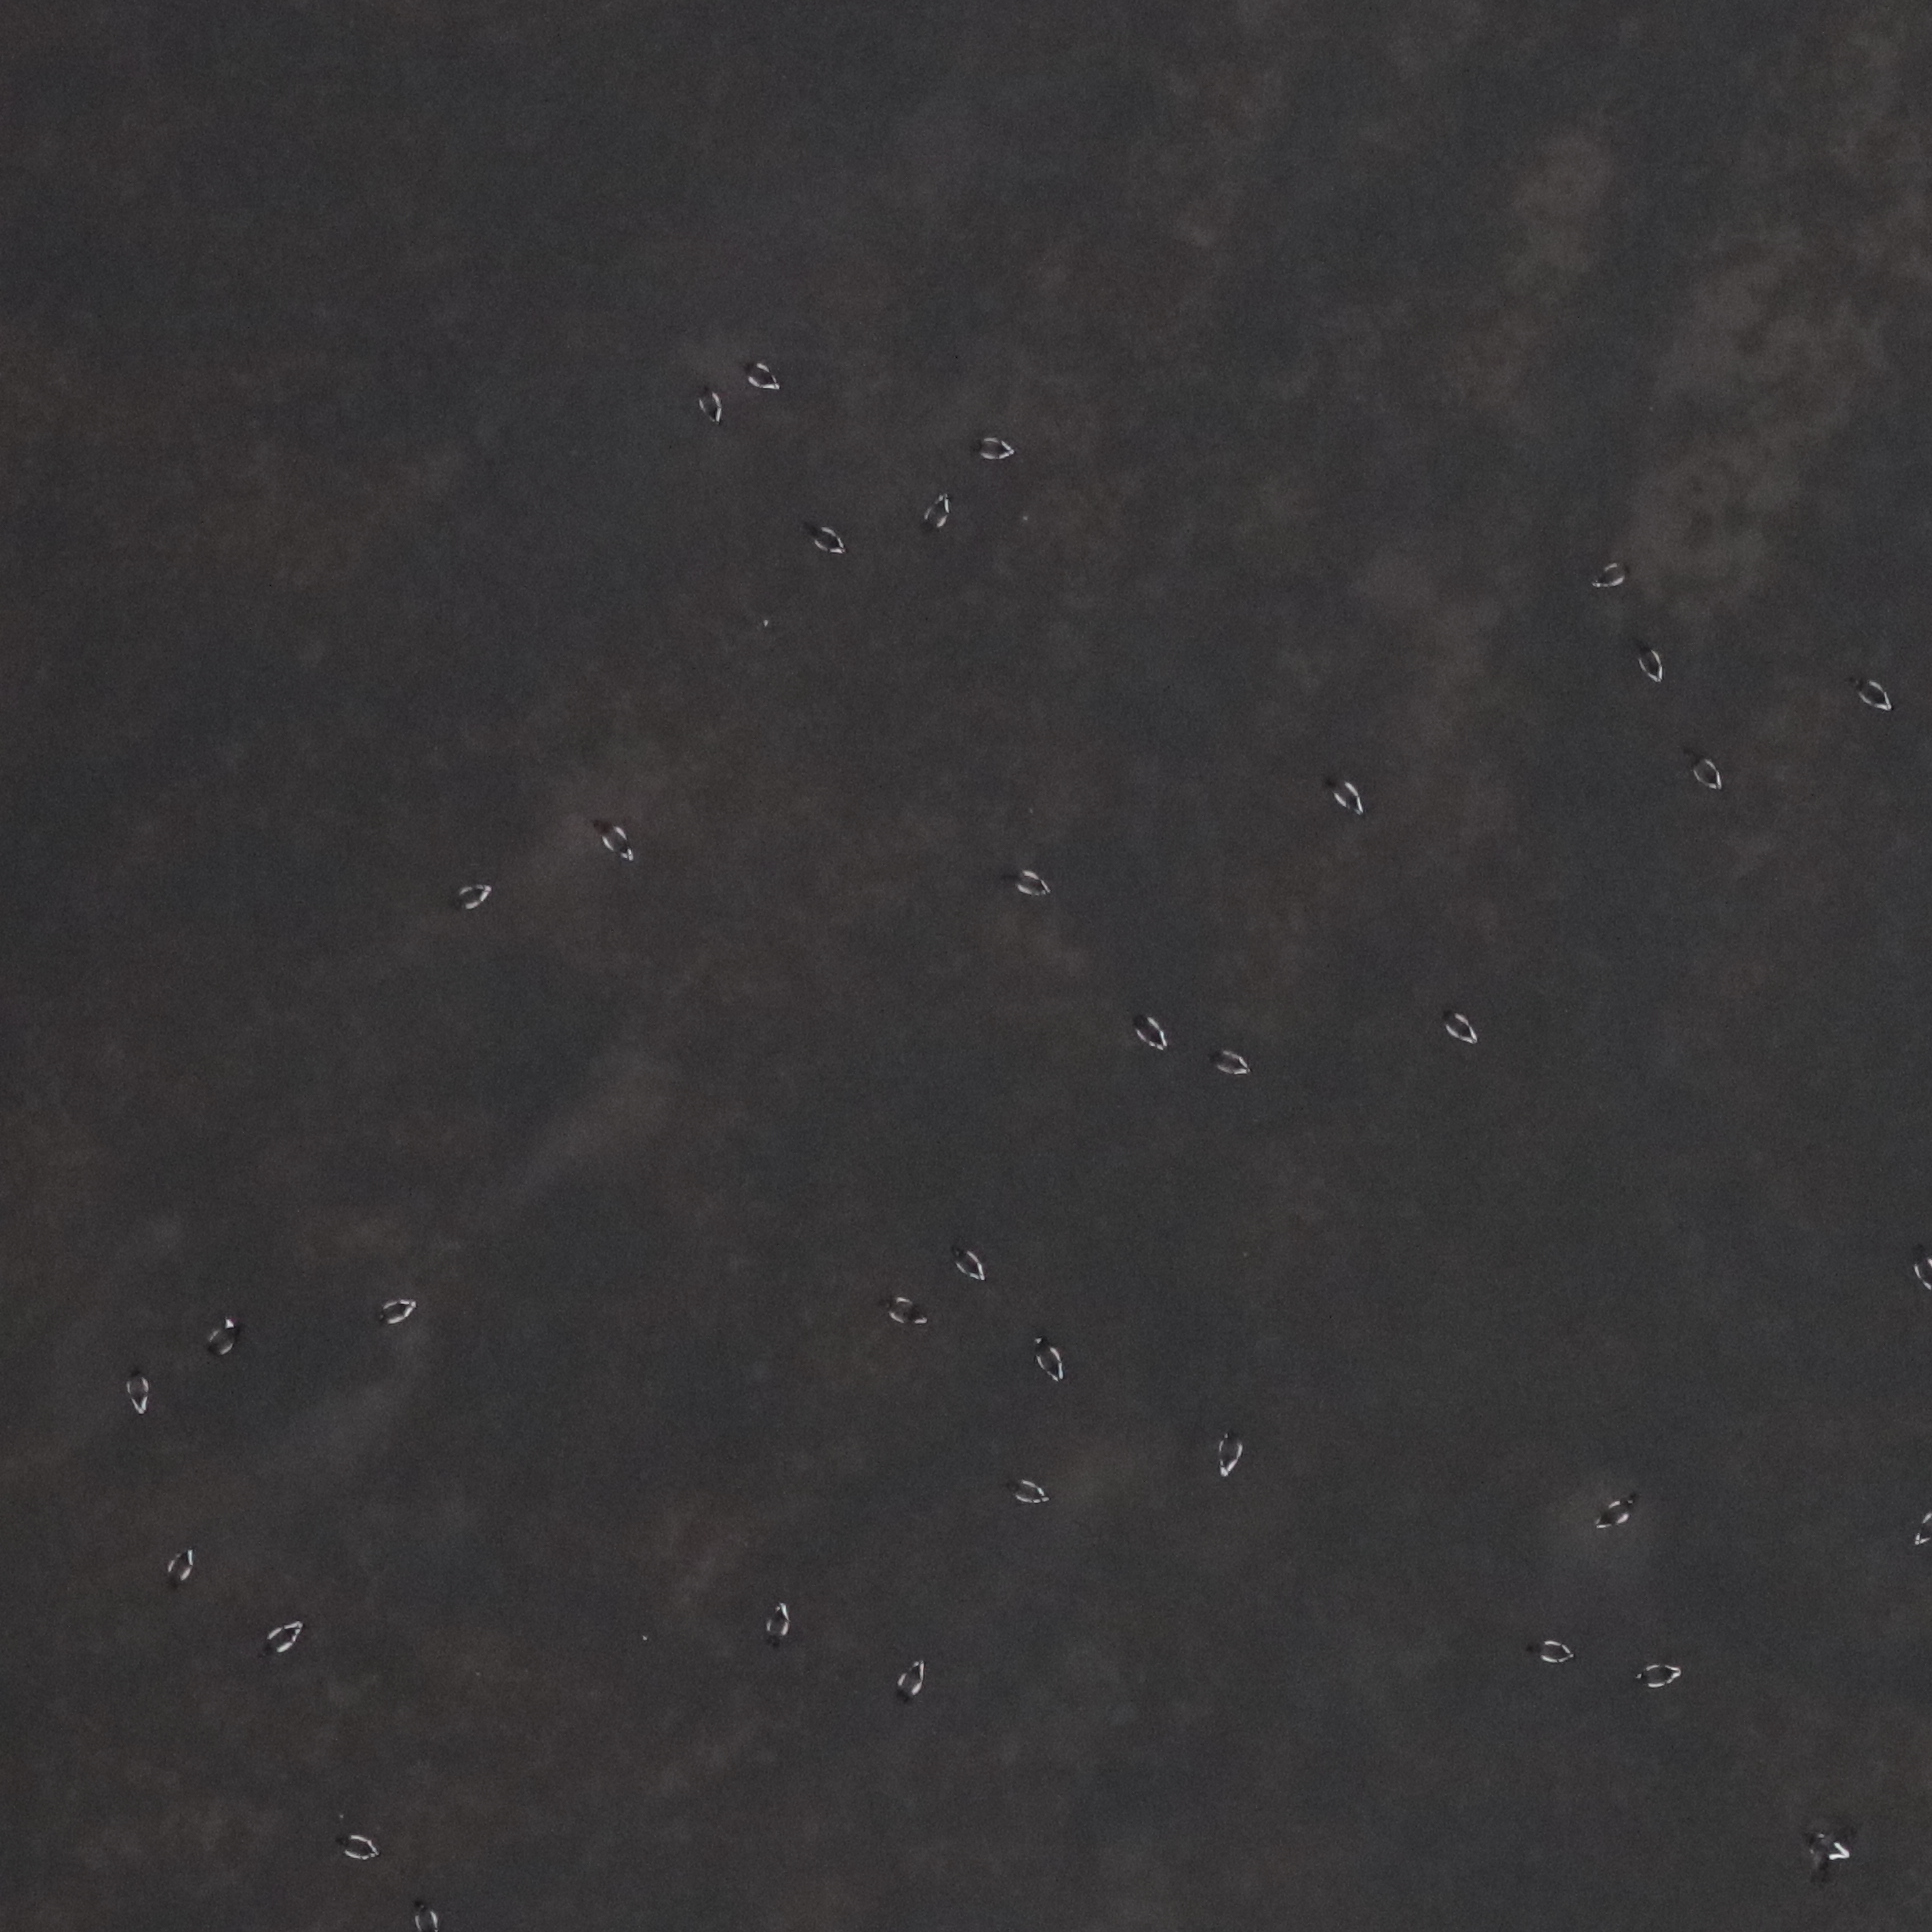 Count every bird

35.